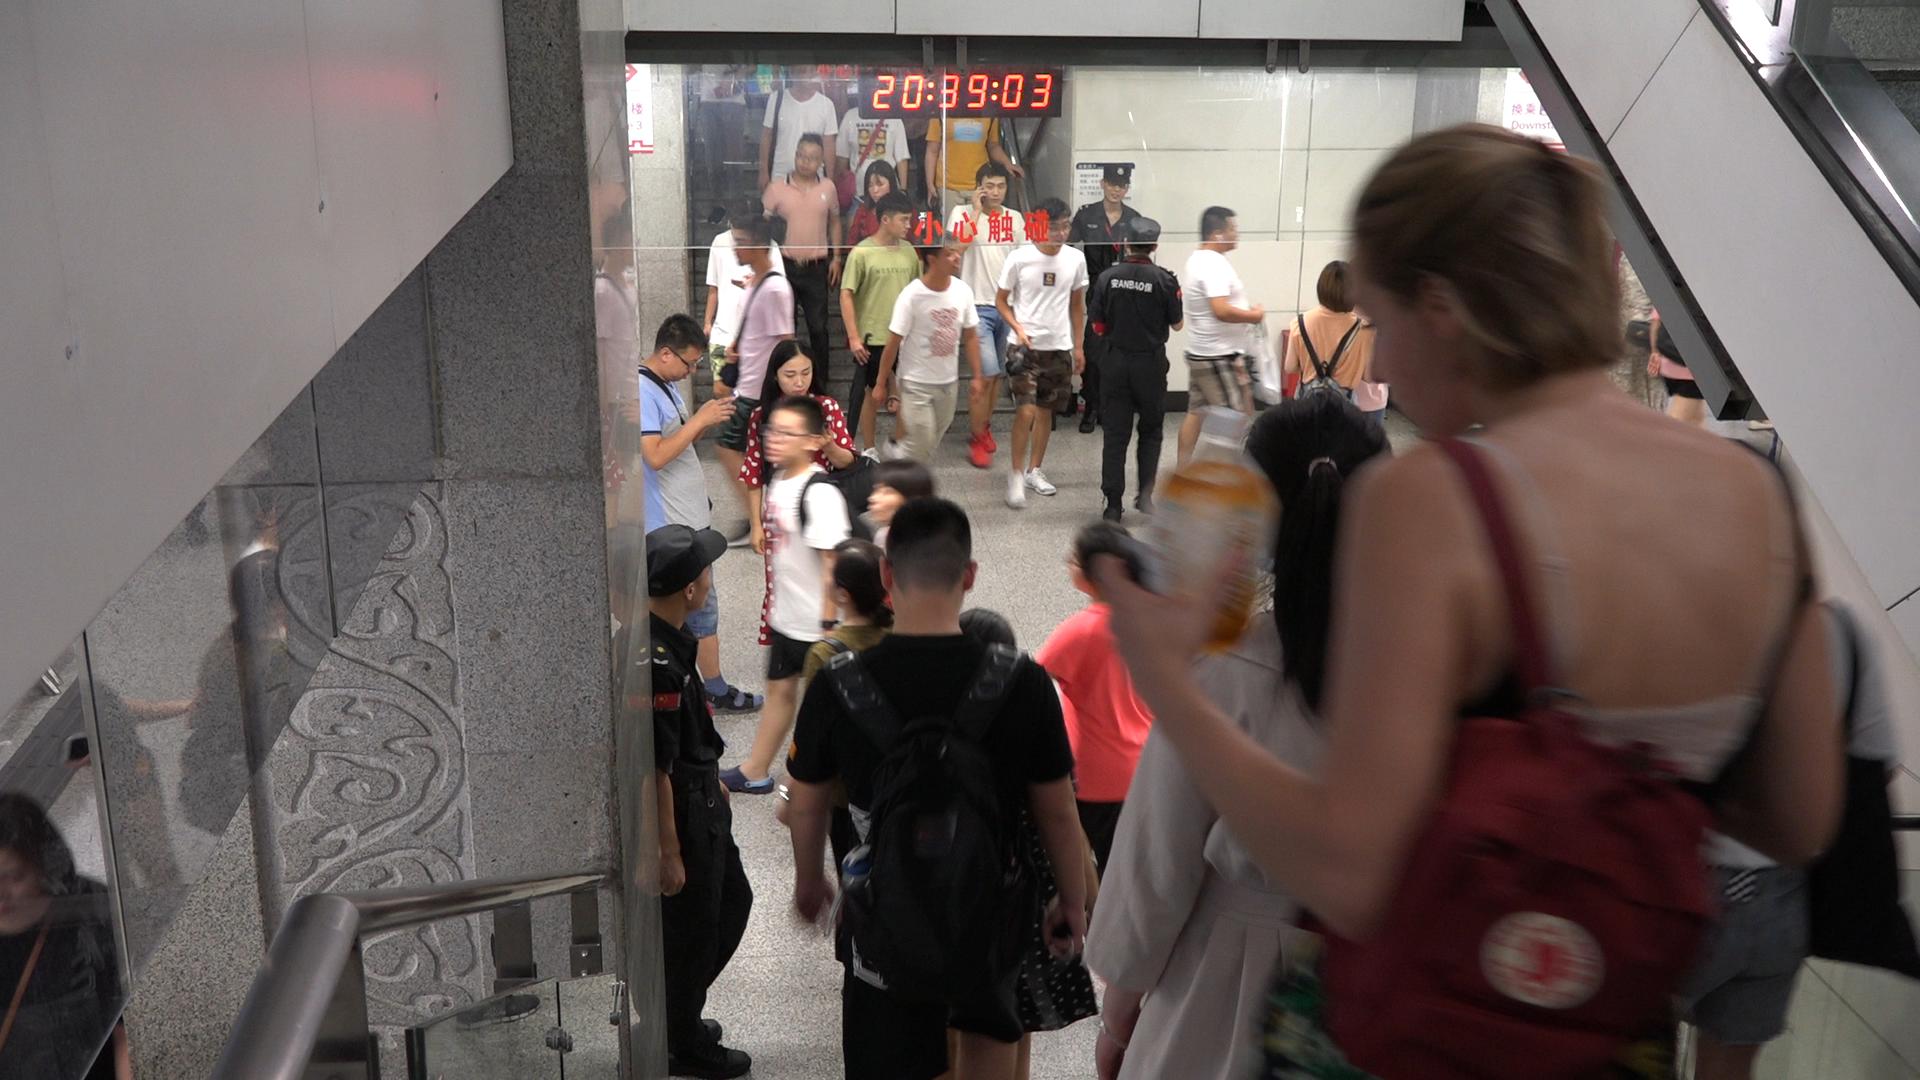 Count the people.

25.